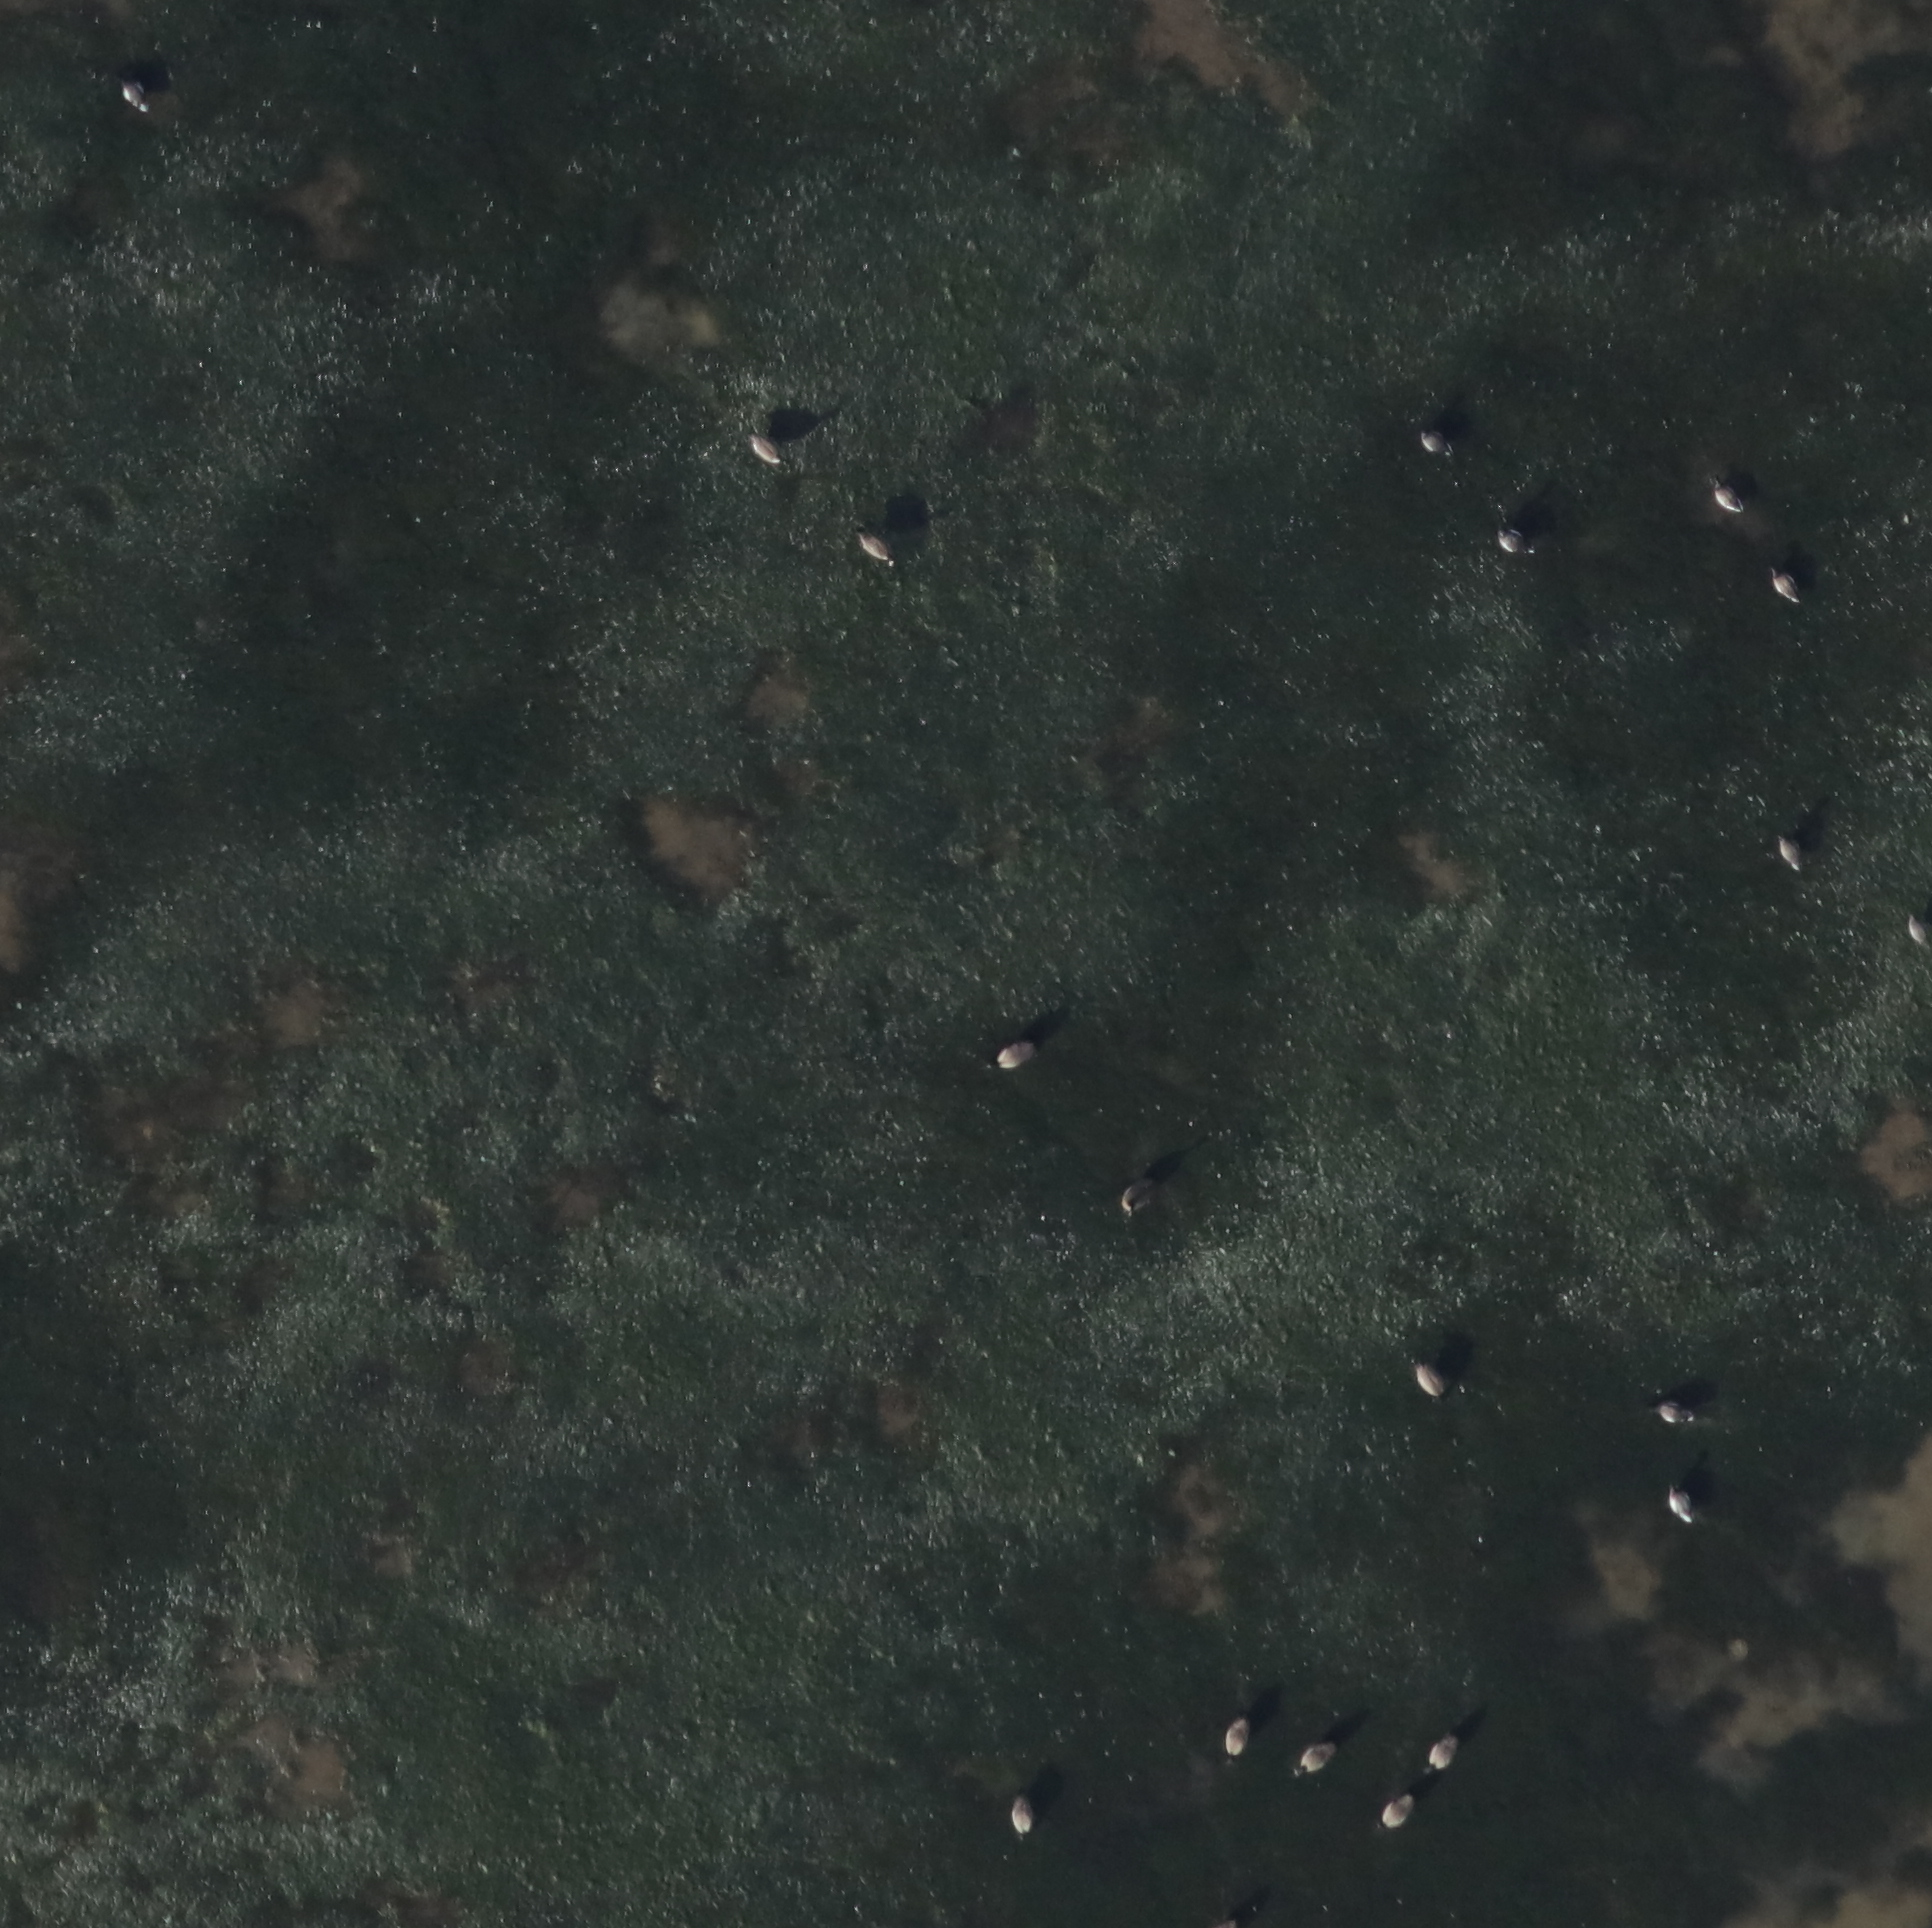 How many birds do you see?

19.